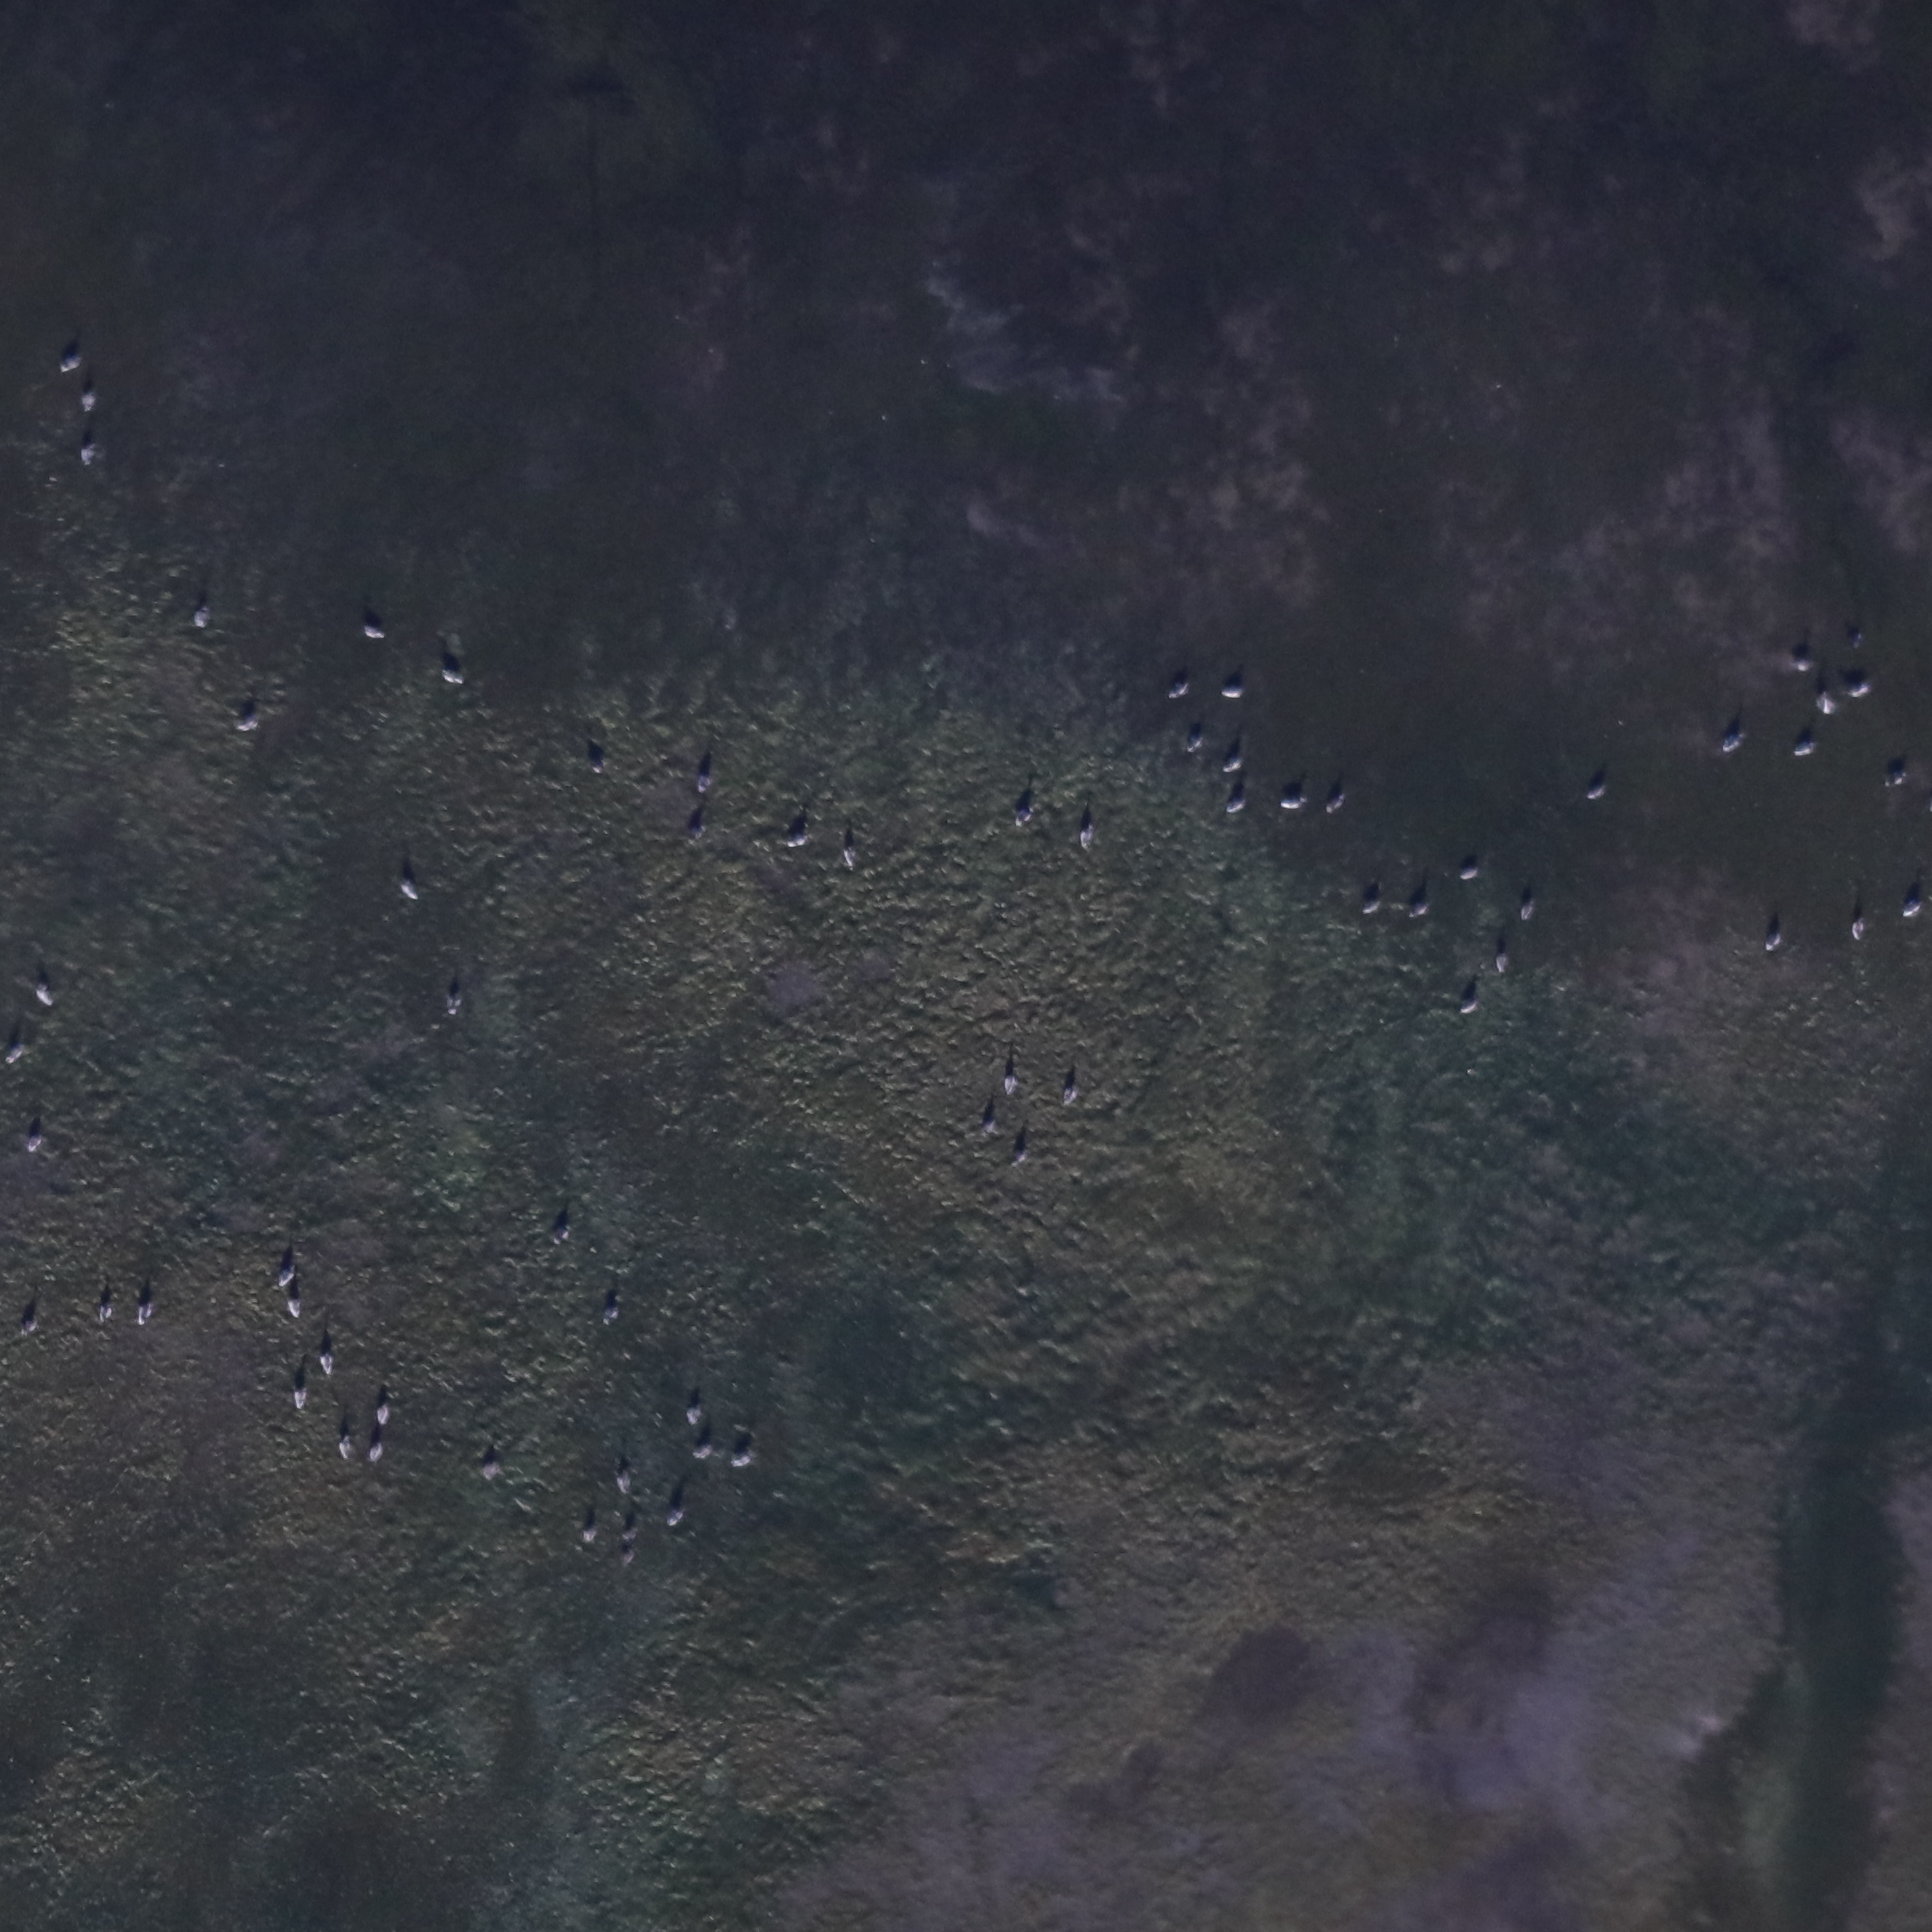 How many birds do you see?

68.